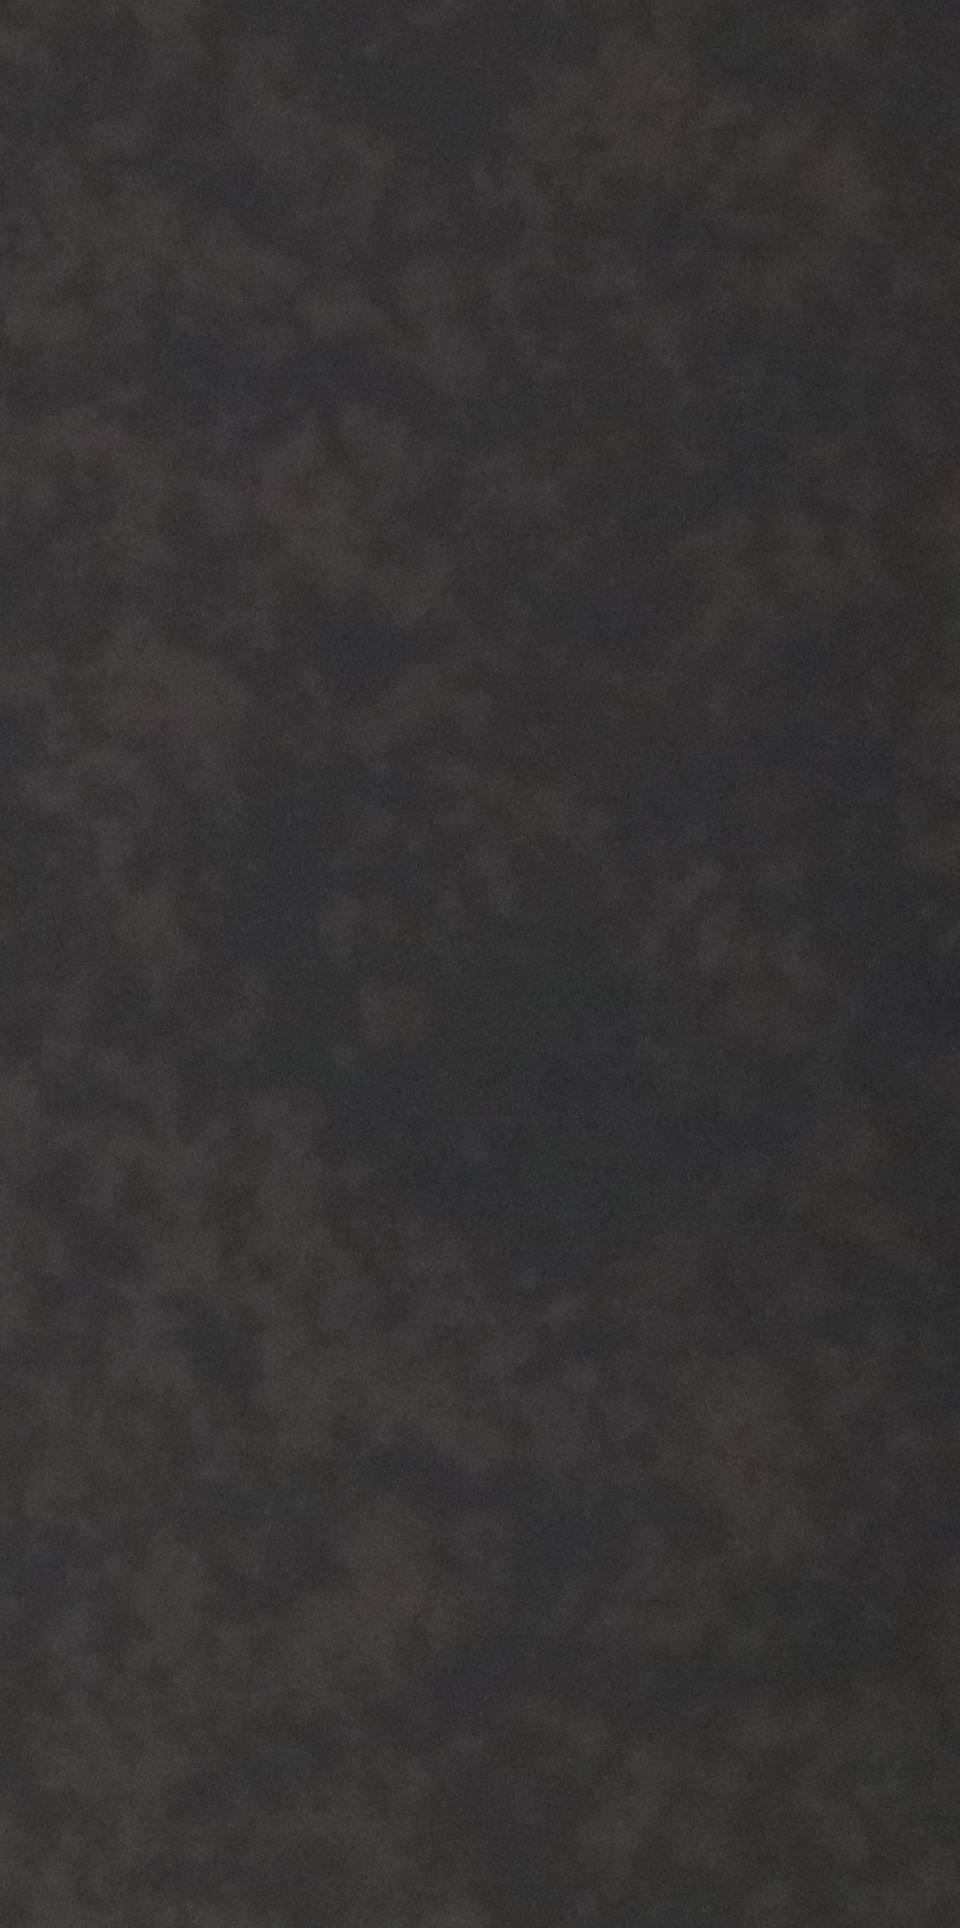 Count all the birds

0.